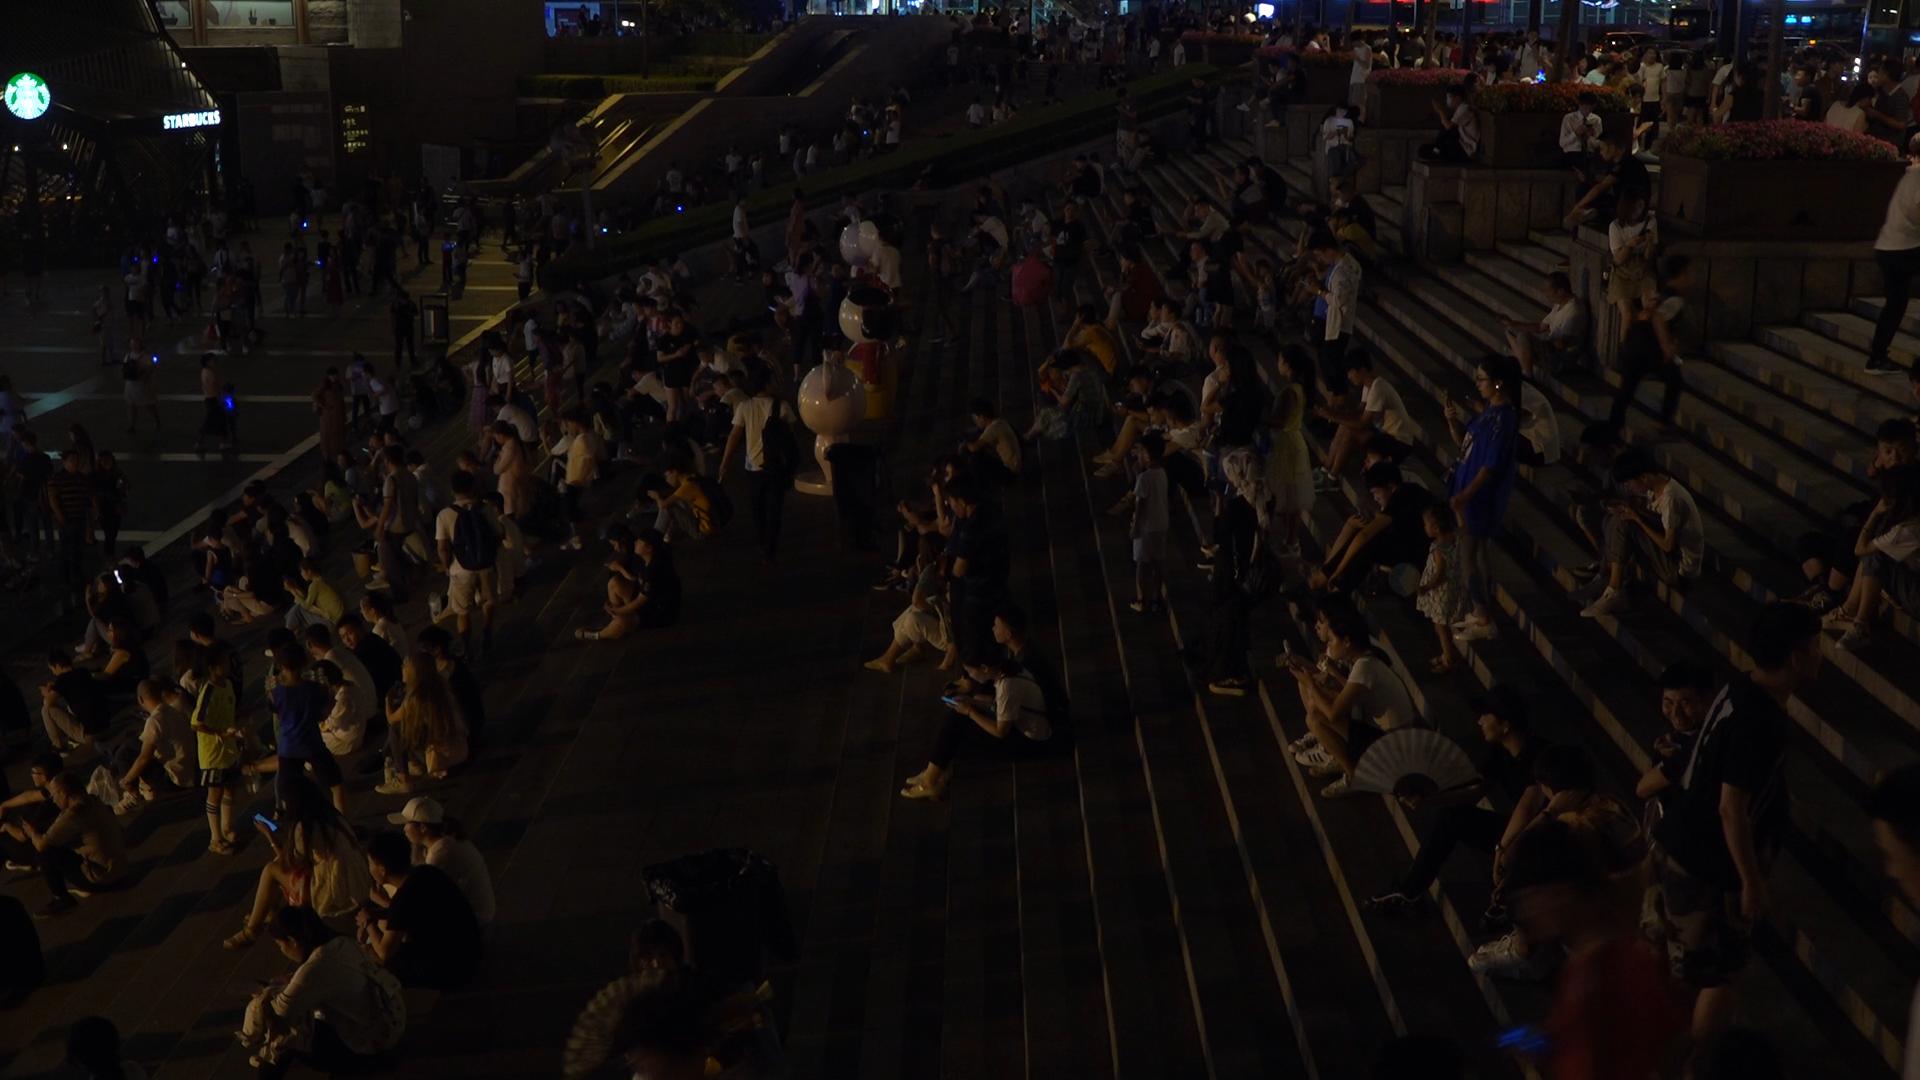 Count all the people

351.